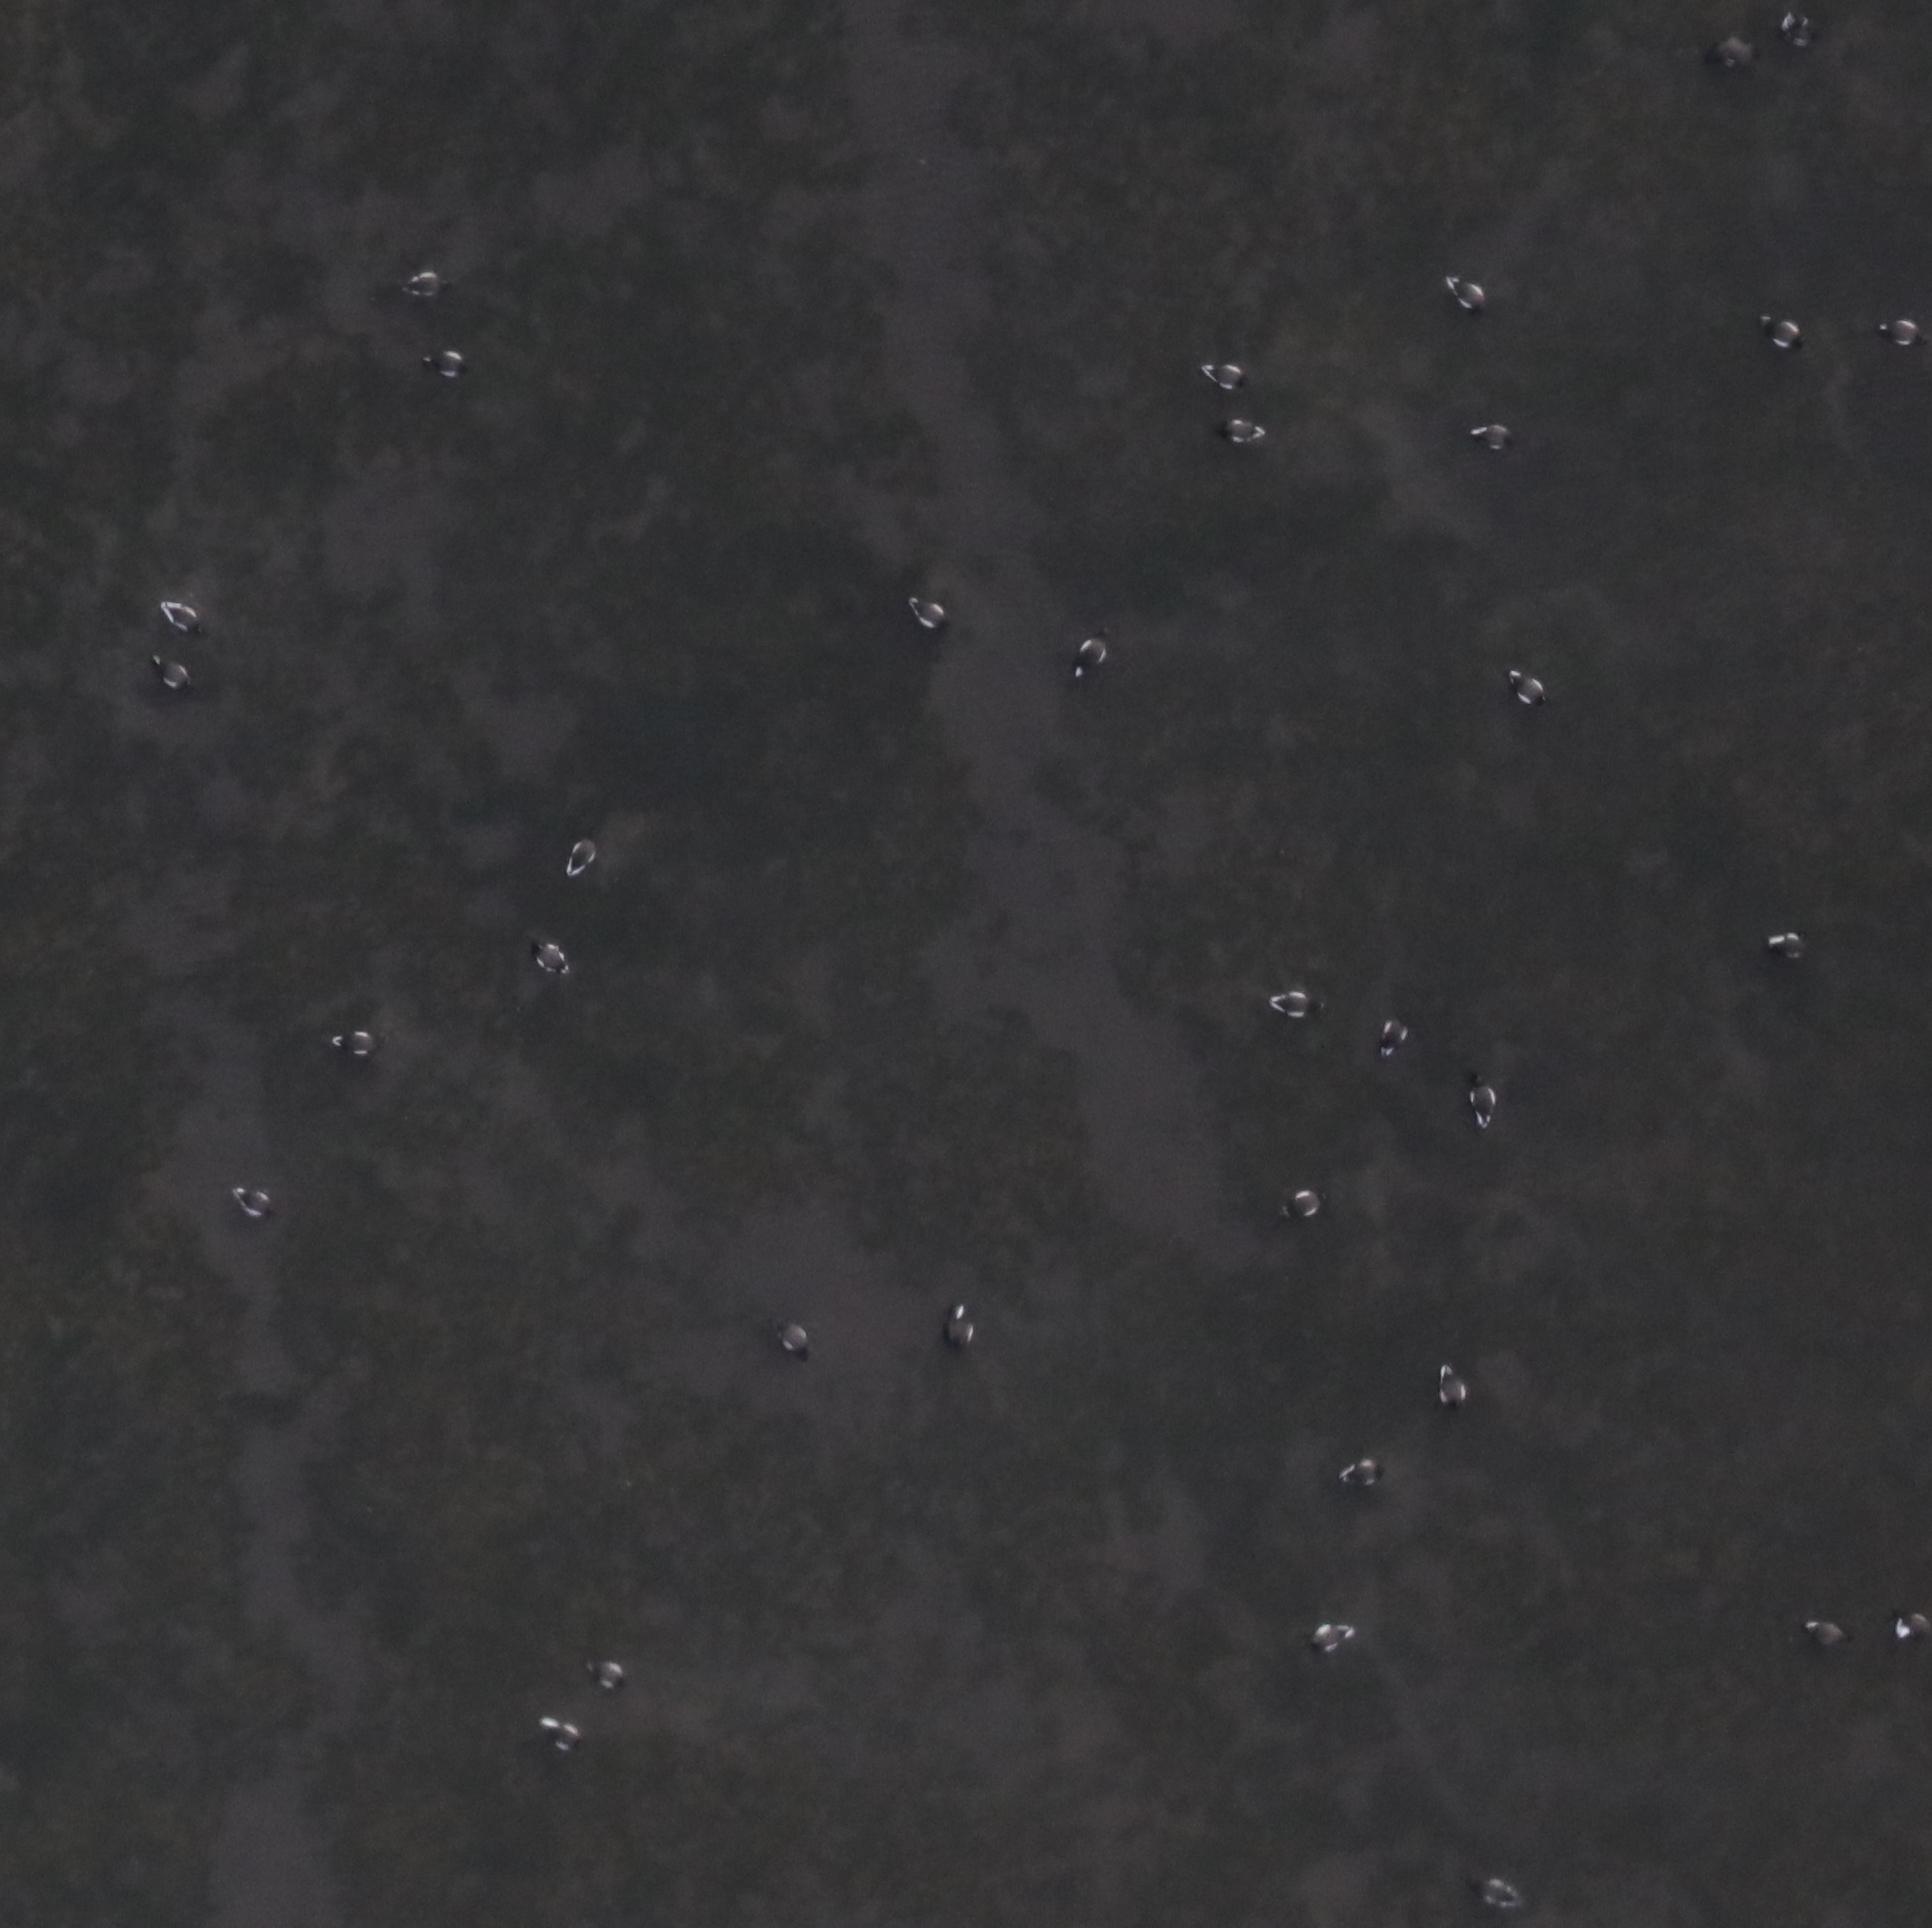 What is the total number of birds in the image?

34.